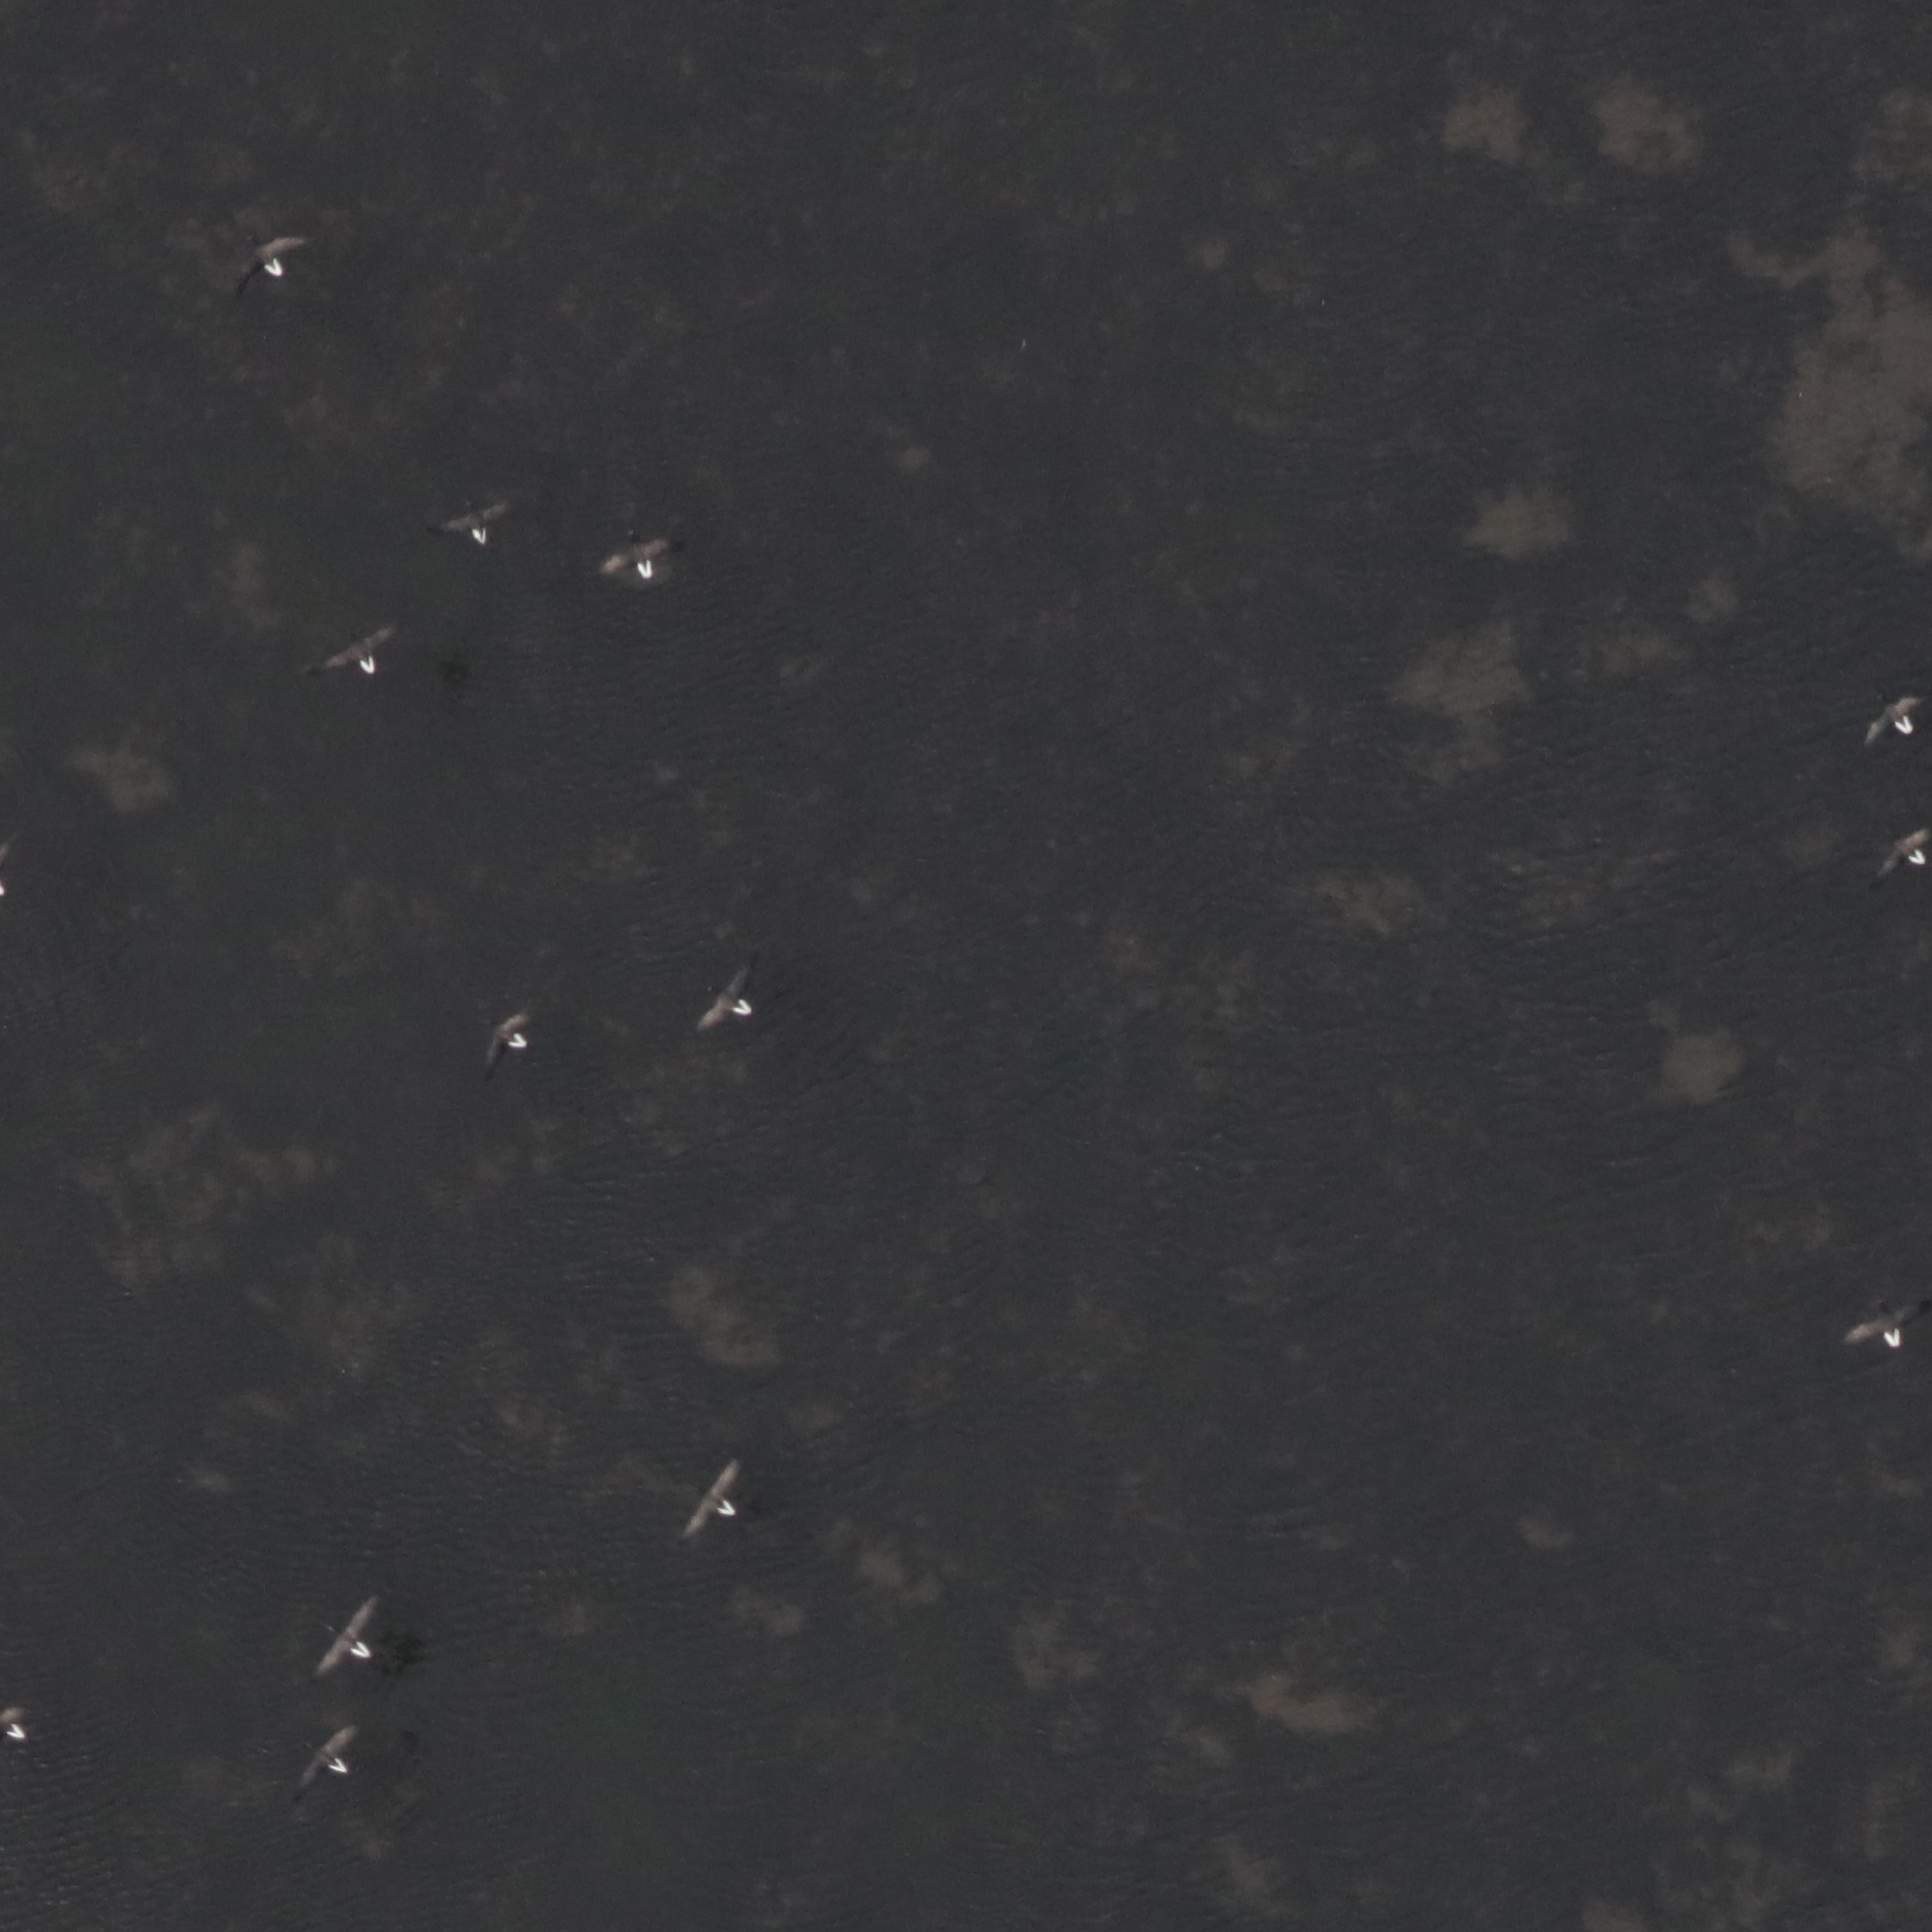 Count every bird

13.